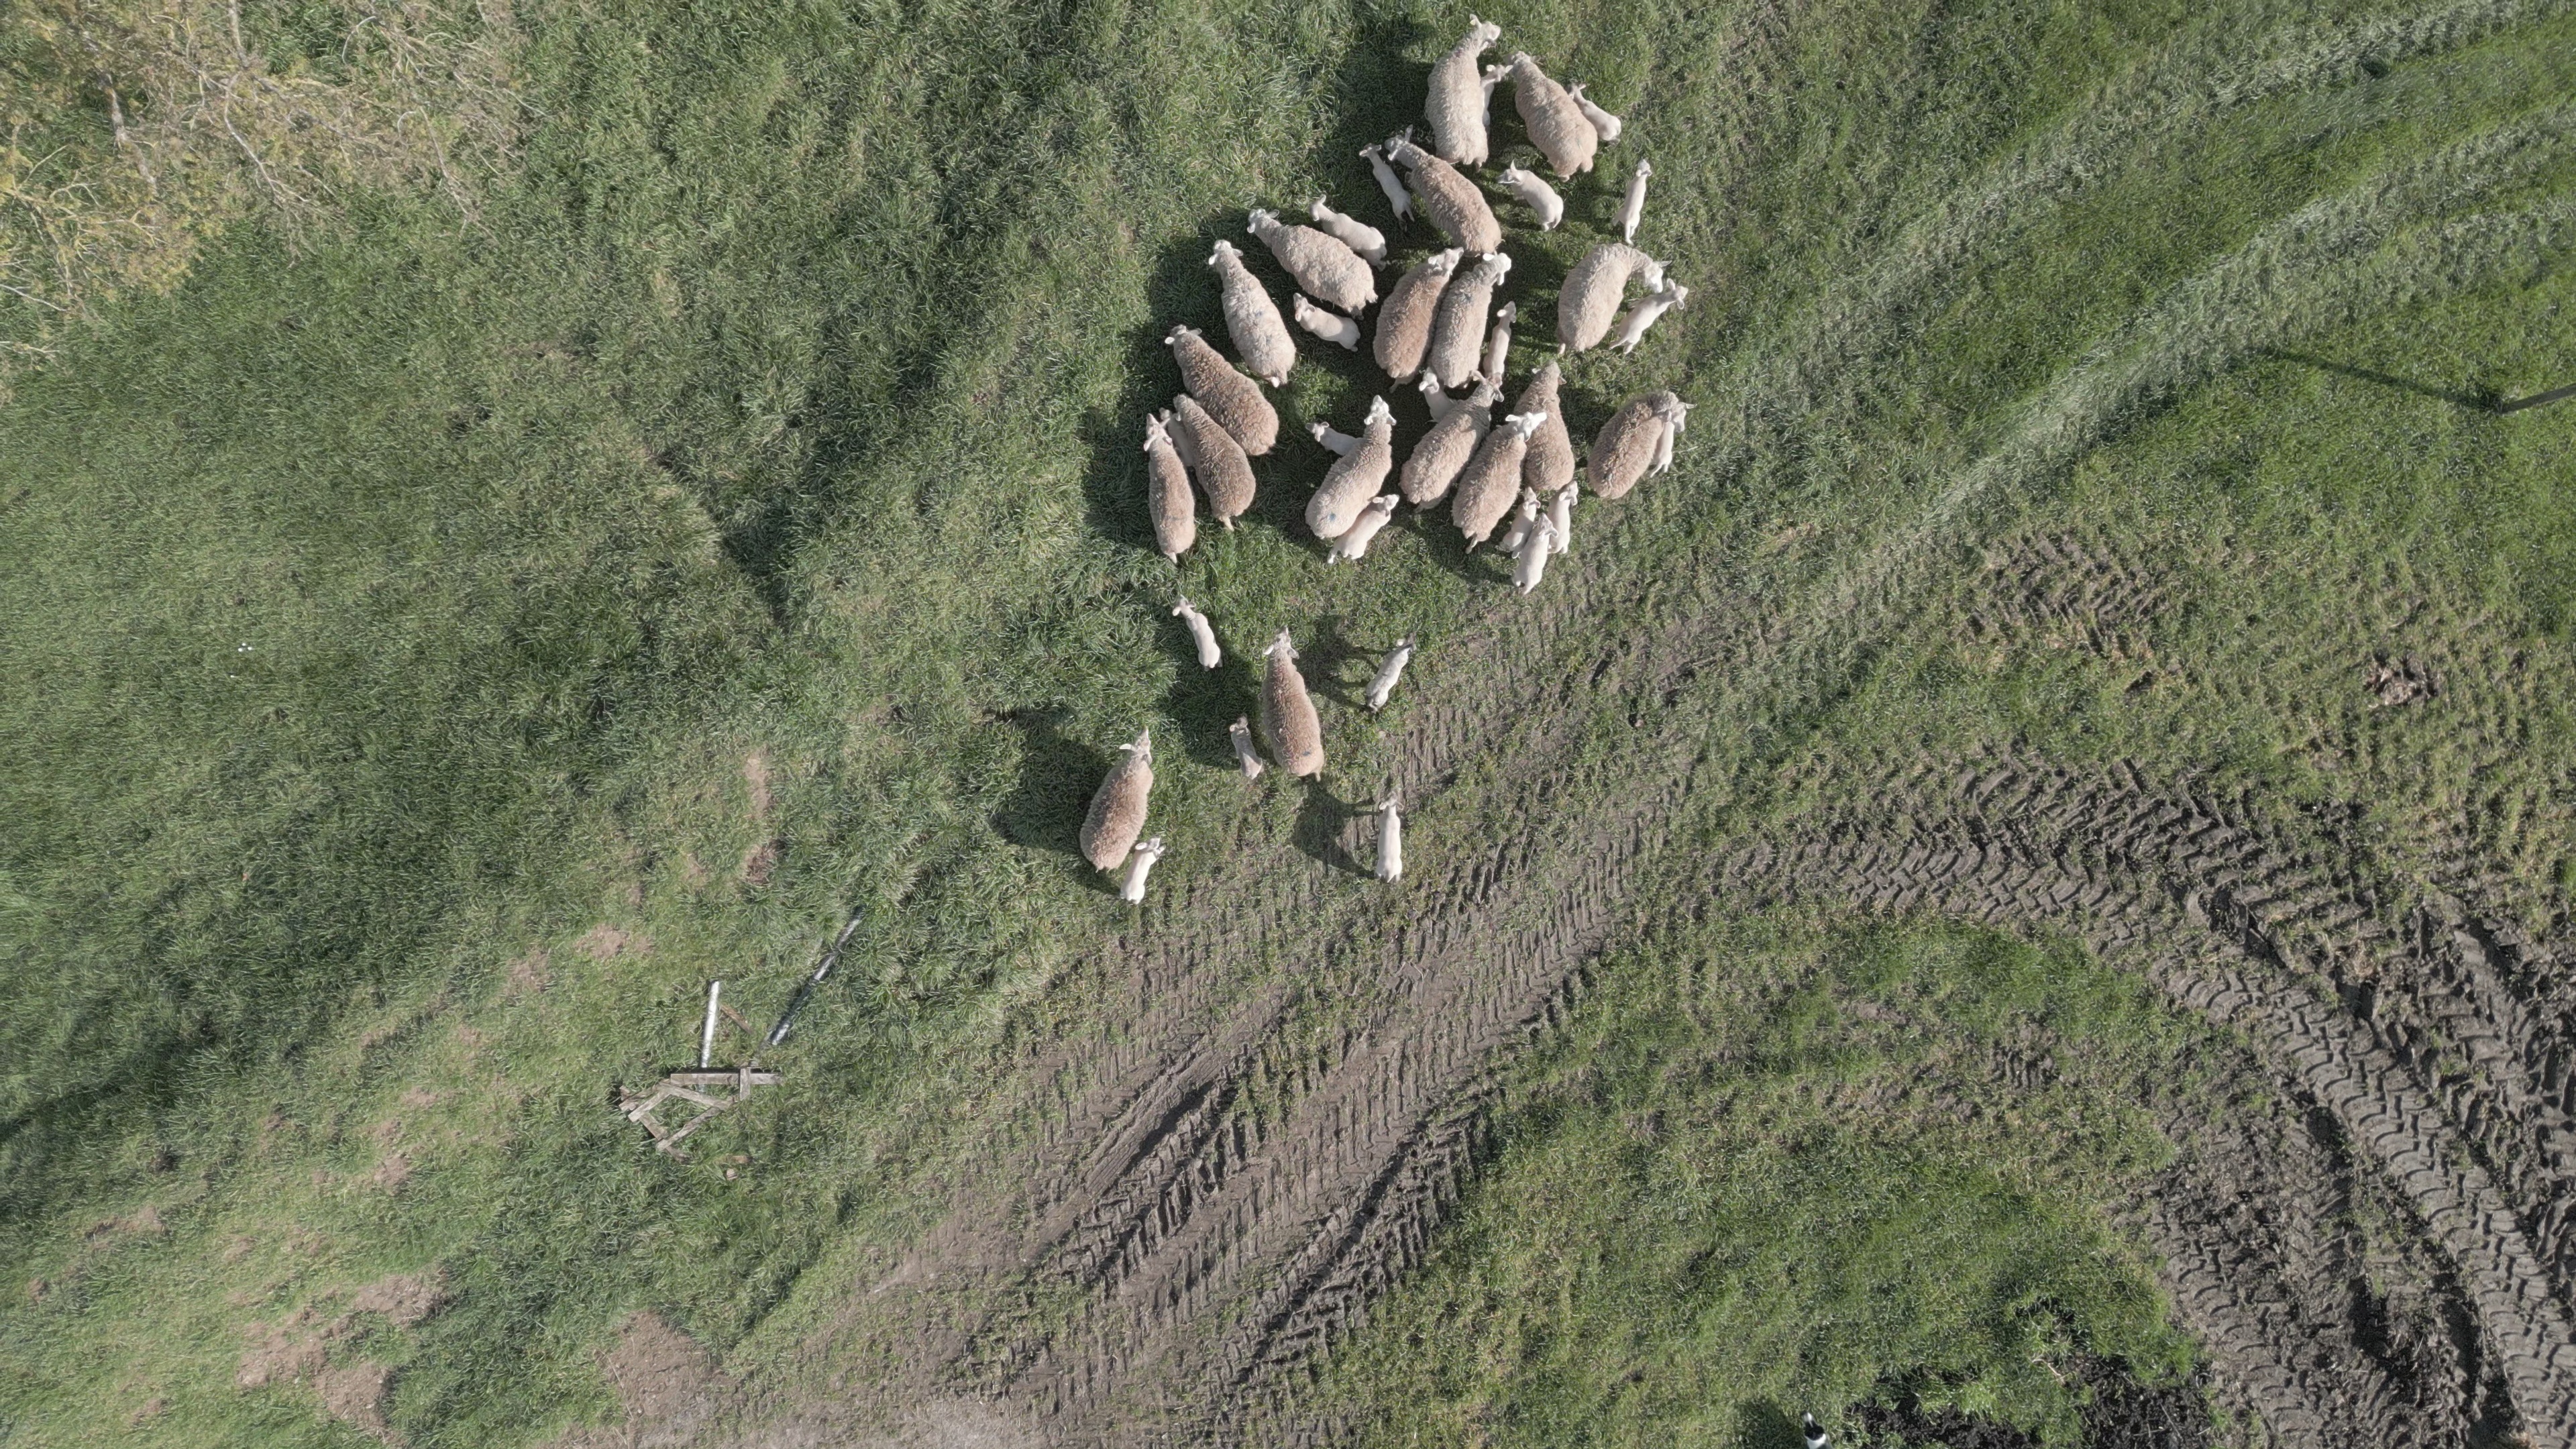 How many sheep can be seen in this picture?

40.